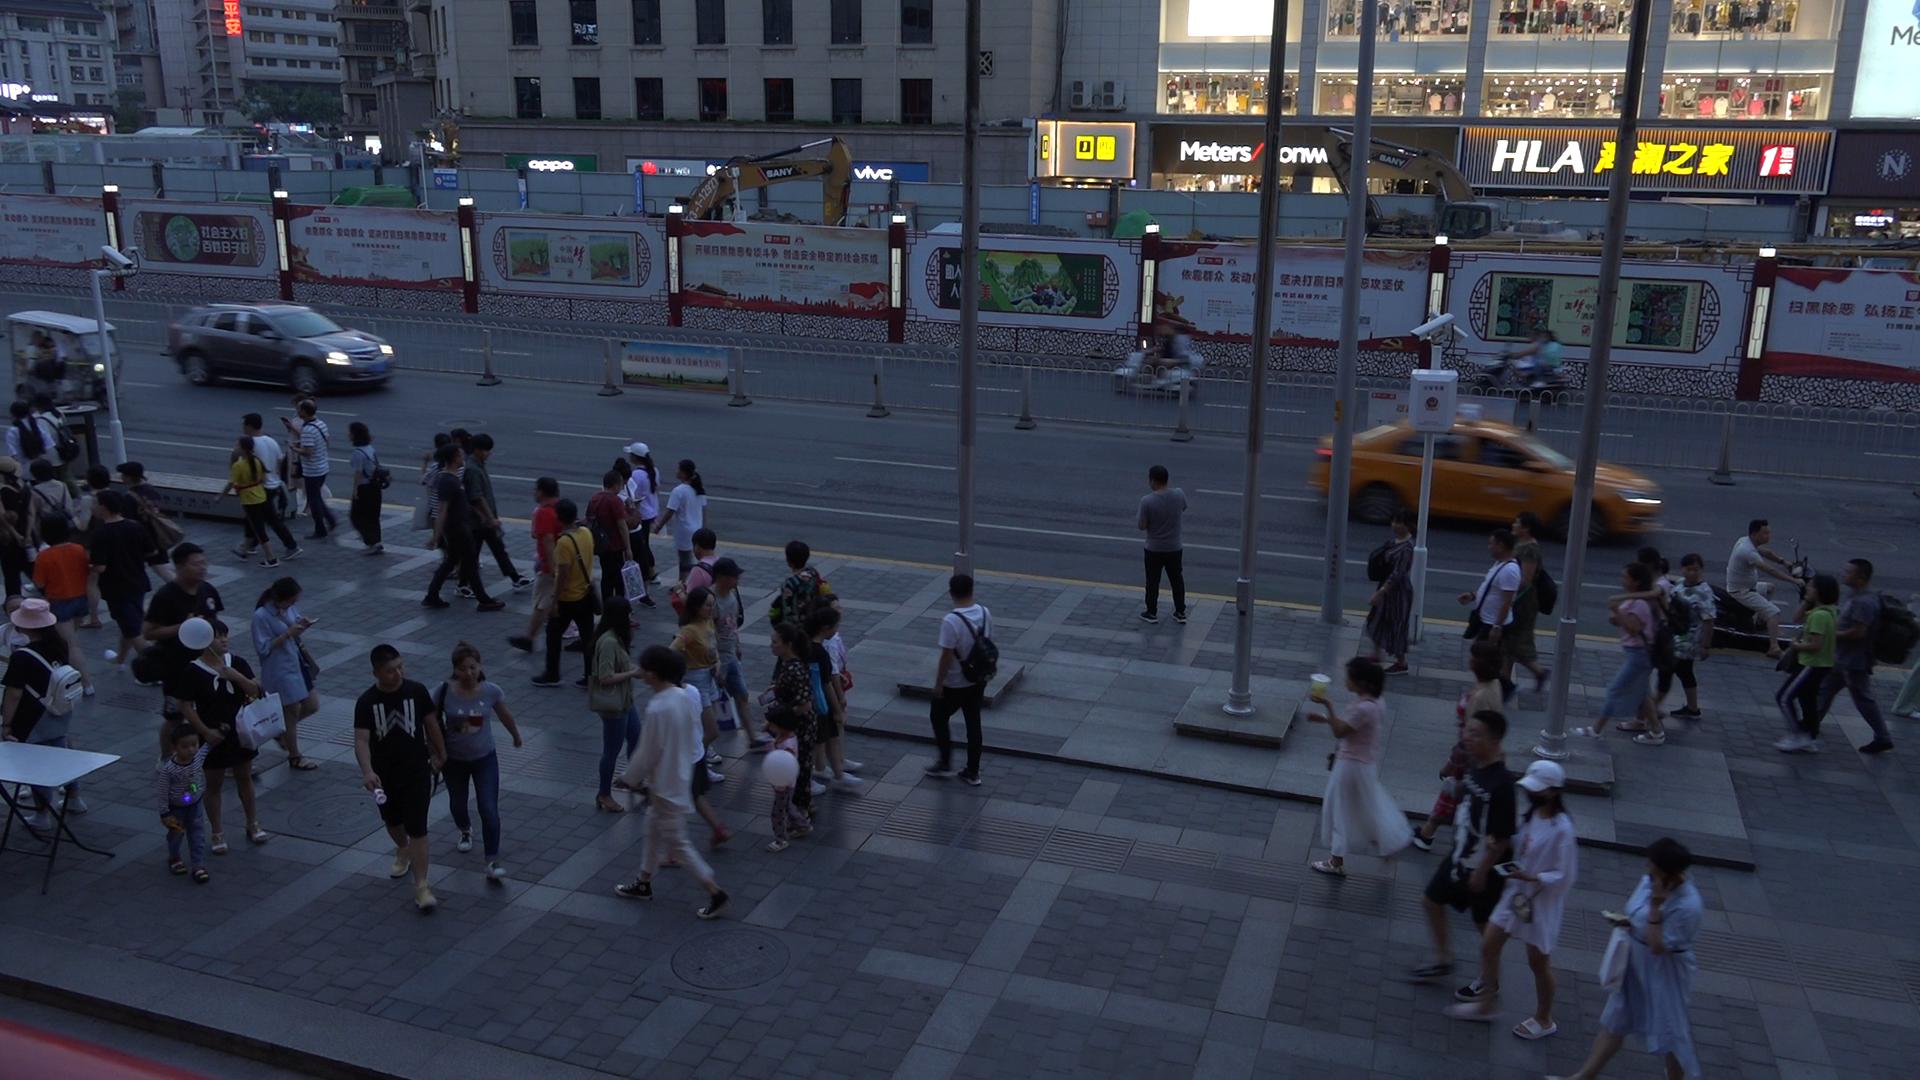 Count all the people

65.